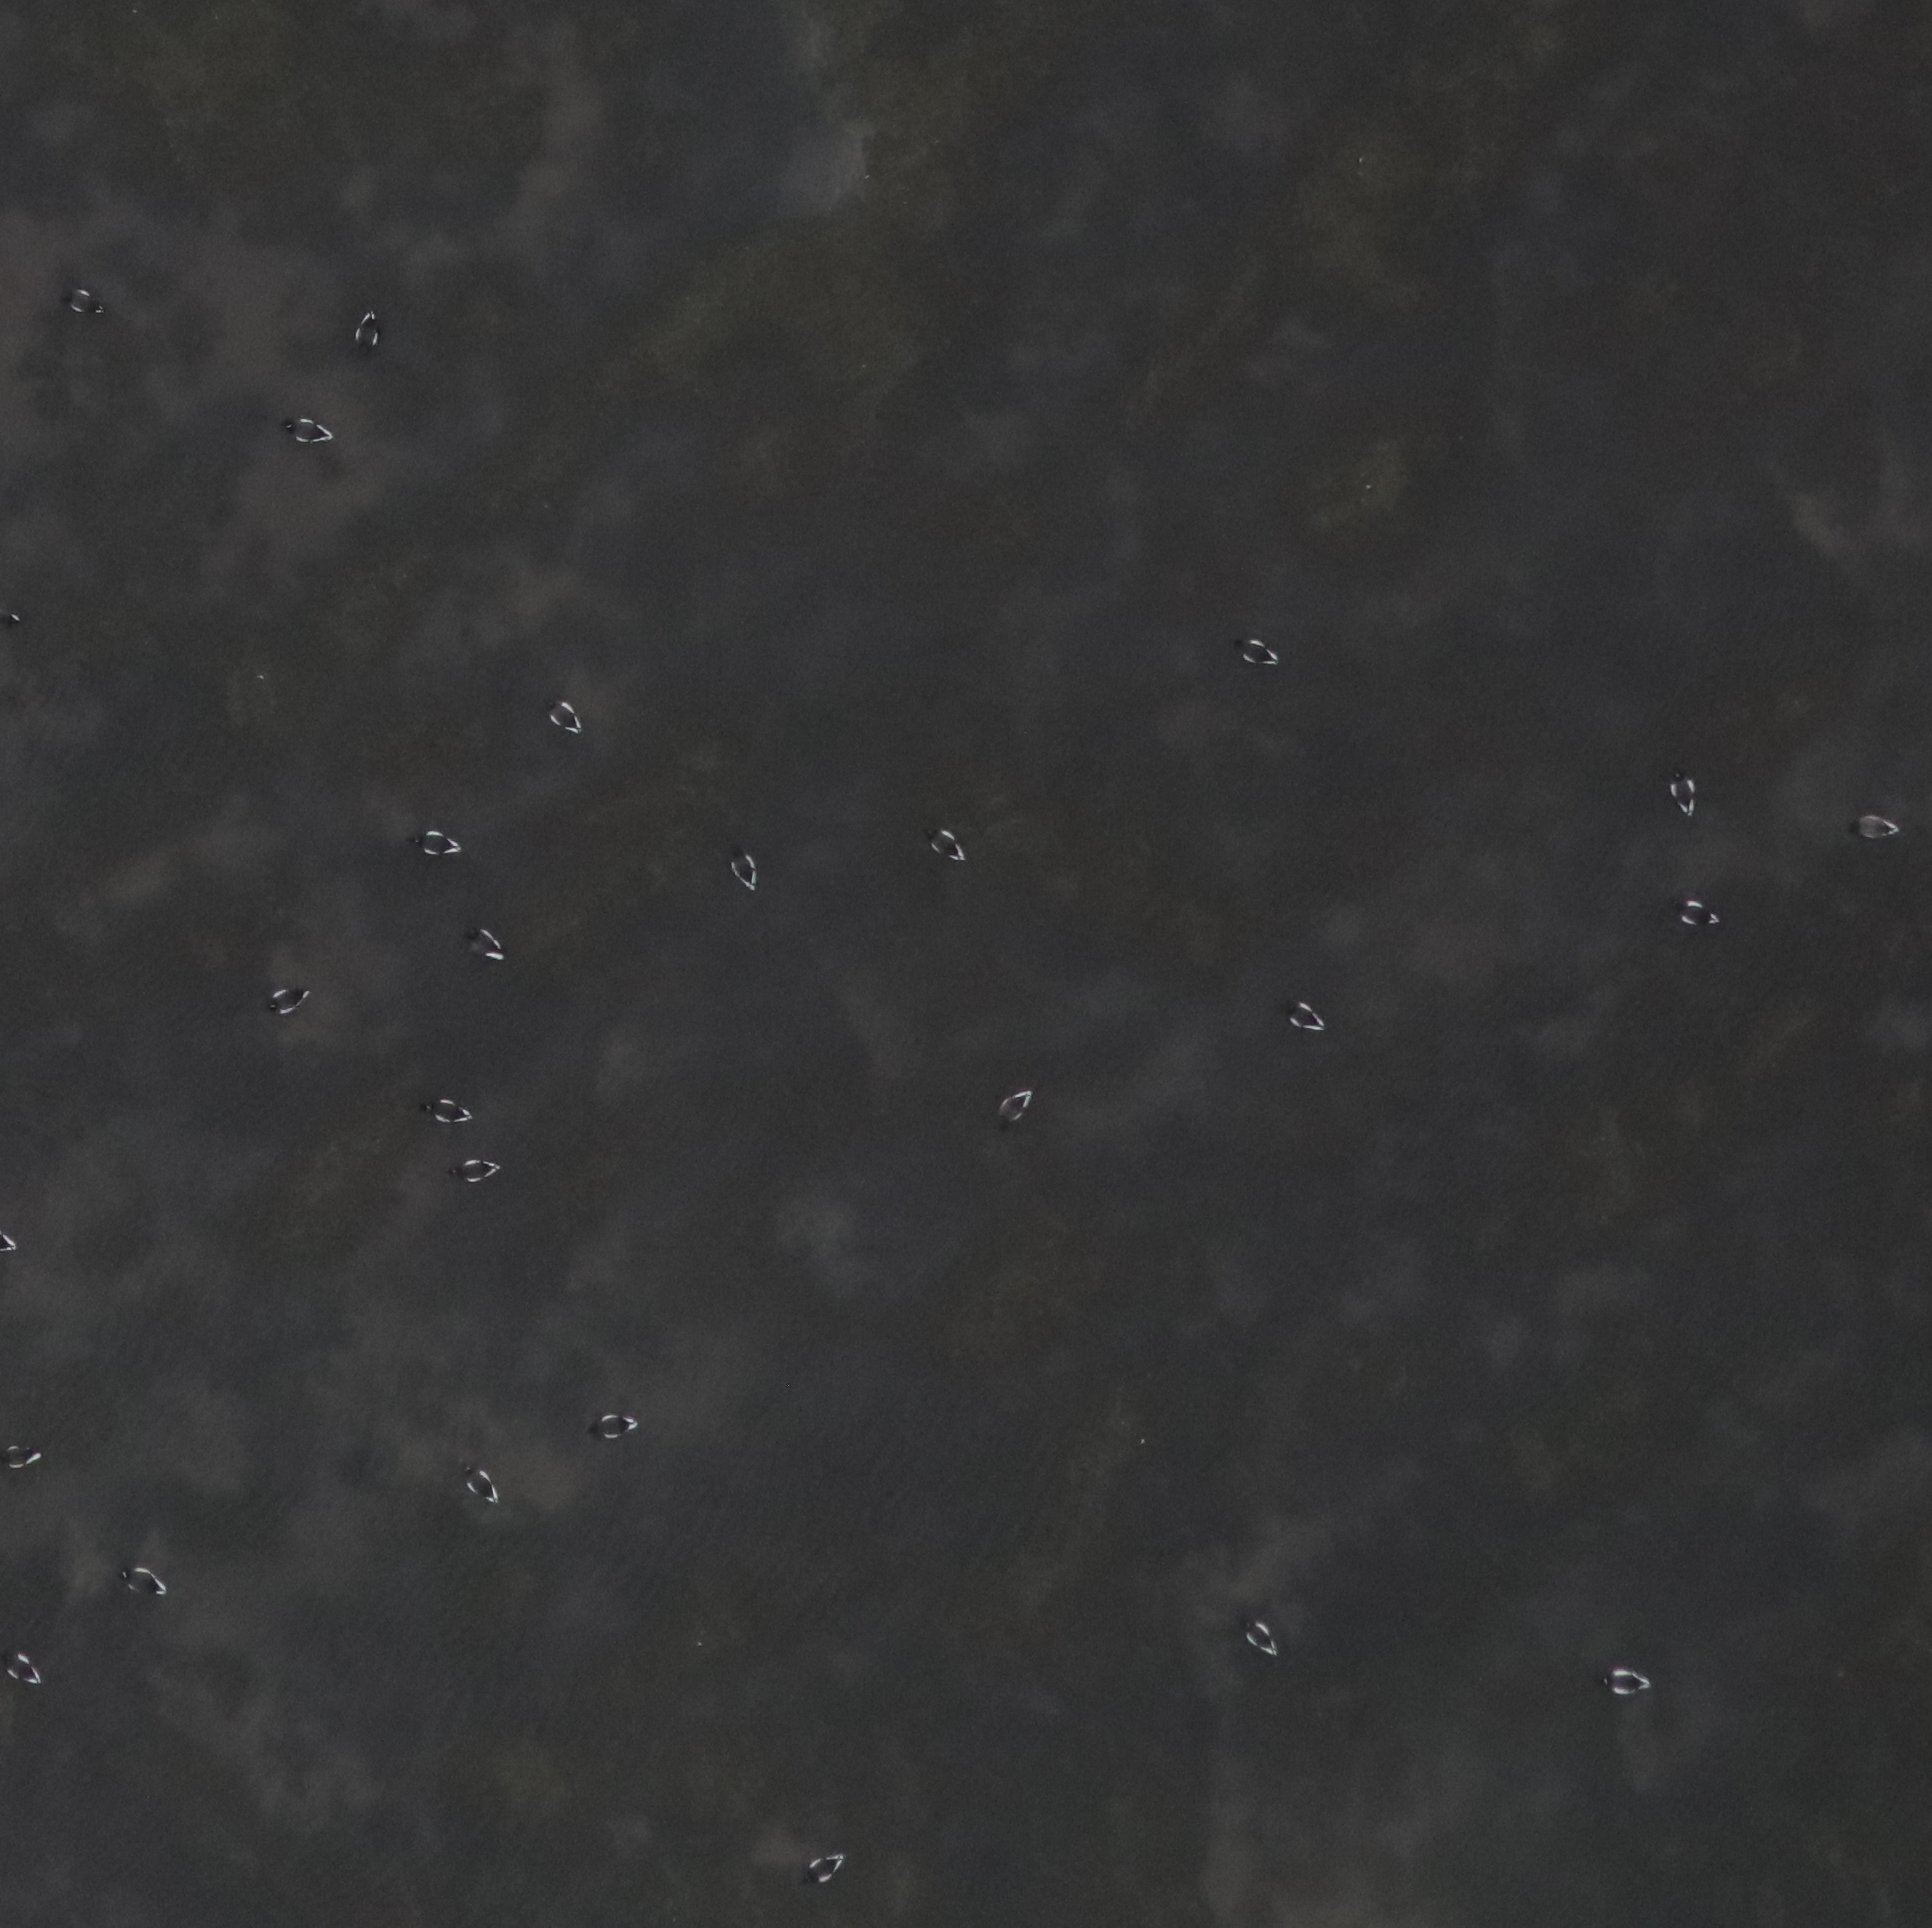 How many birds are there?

26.